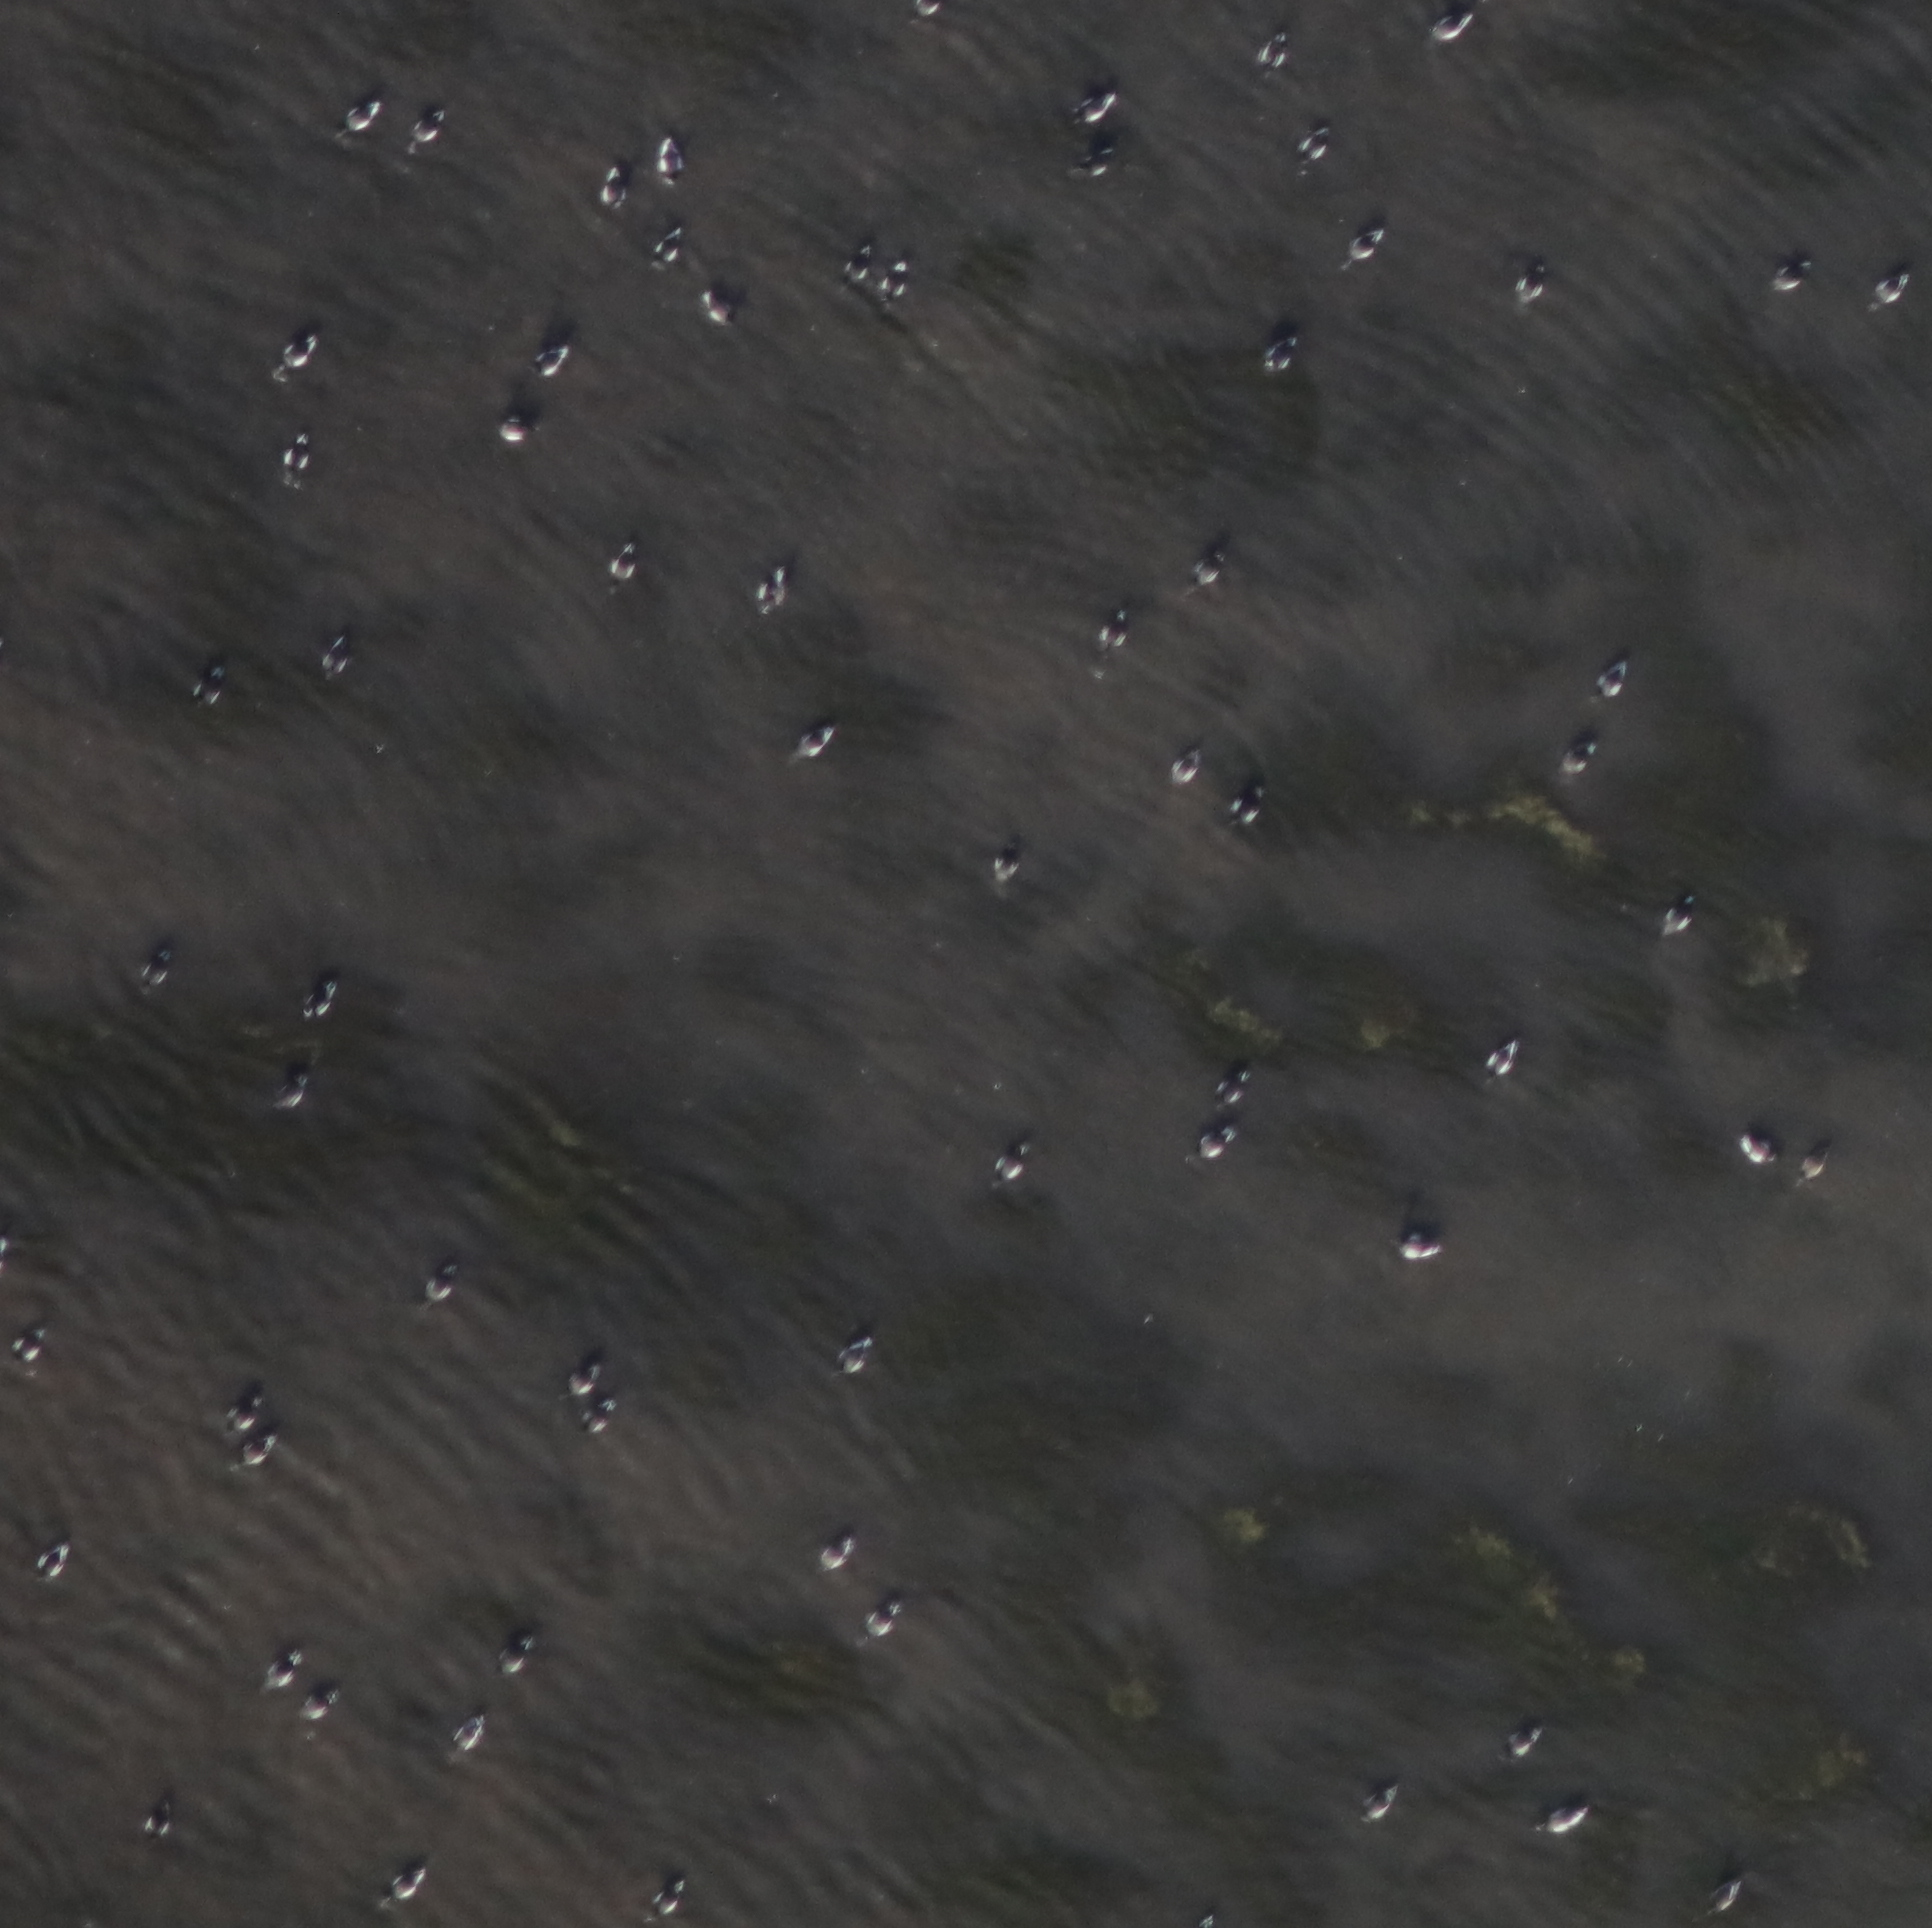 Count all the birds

67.